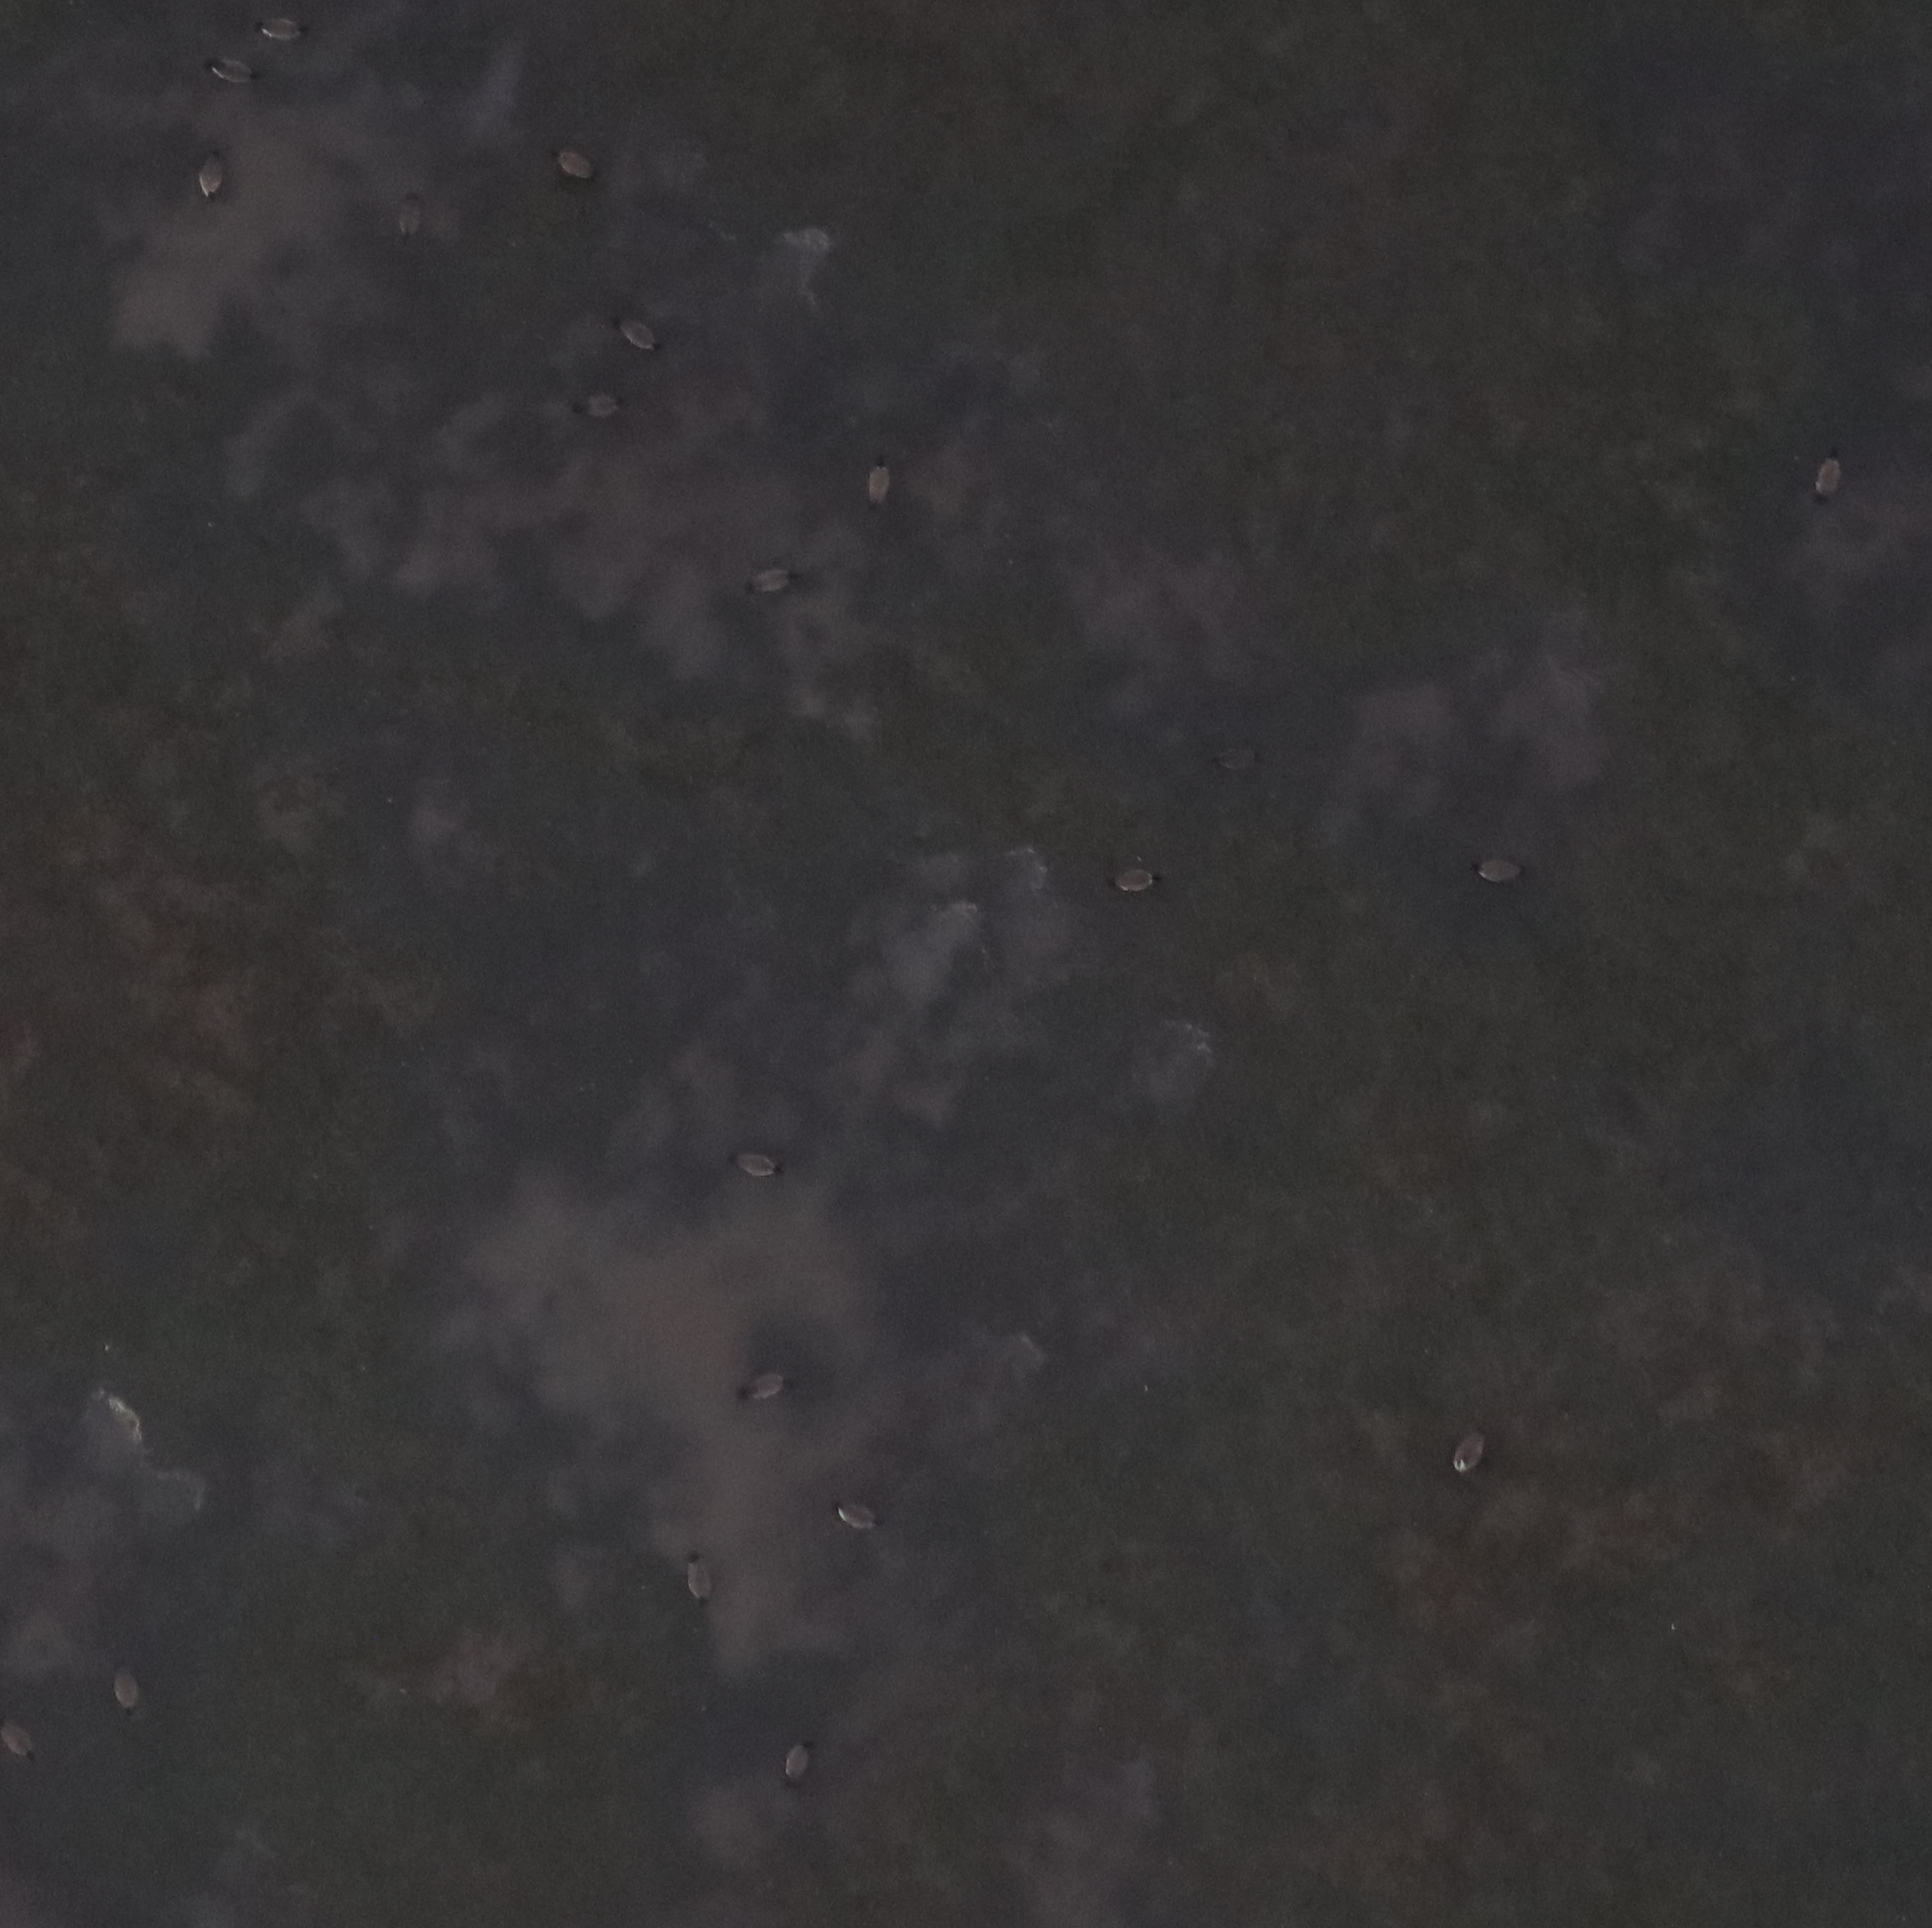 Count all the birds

21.